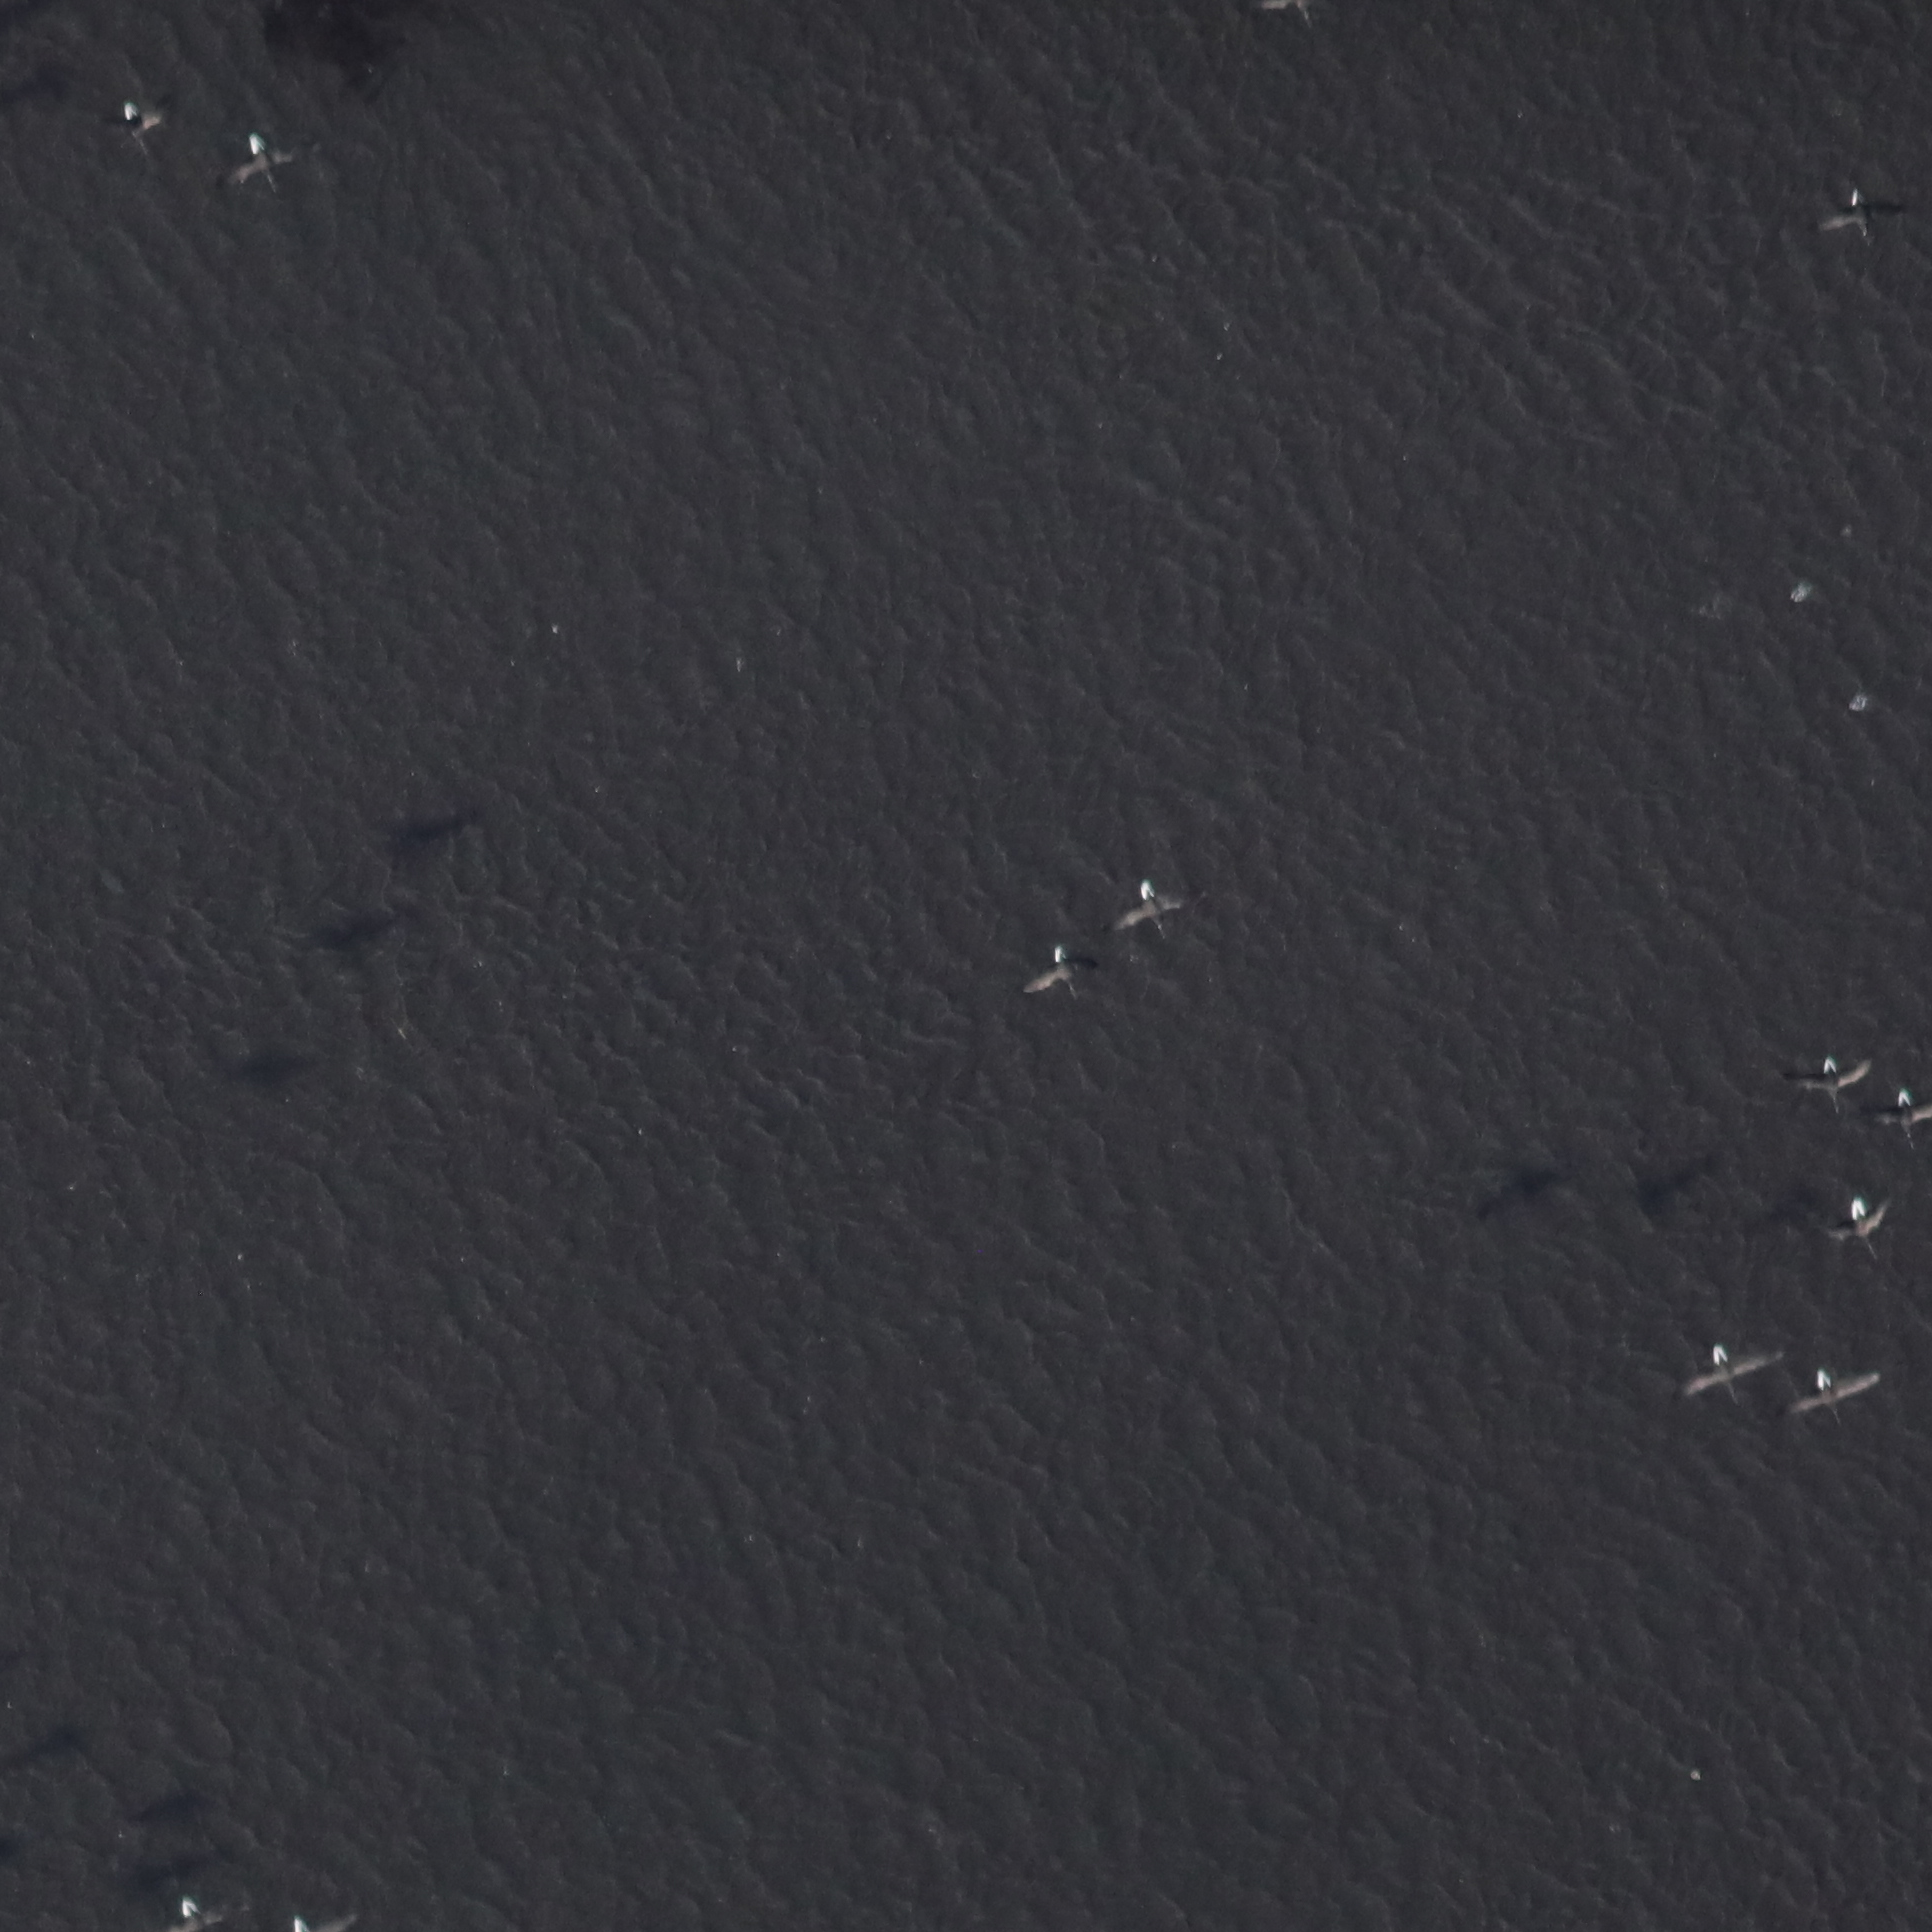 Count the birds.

11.